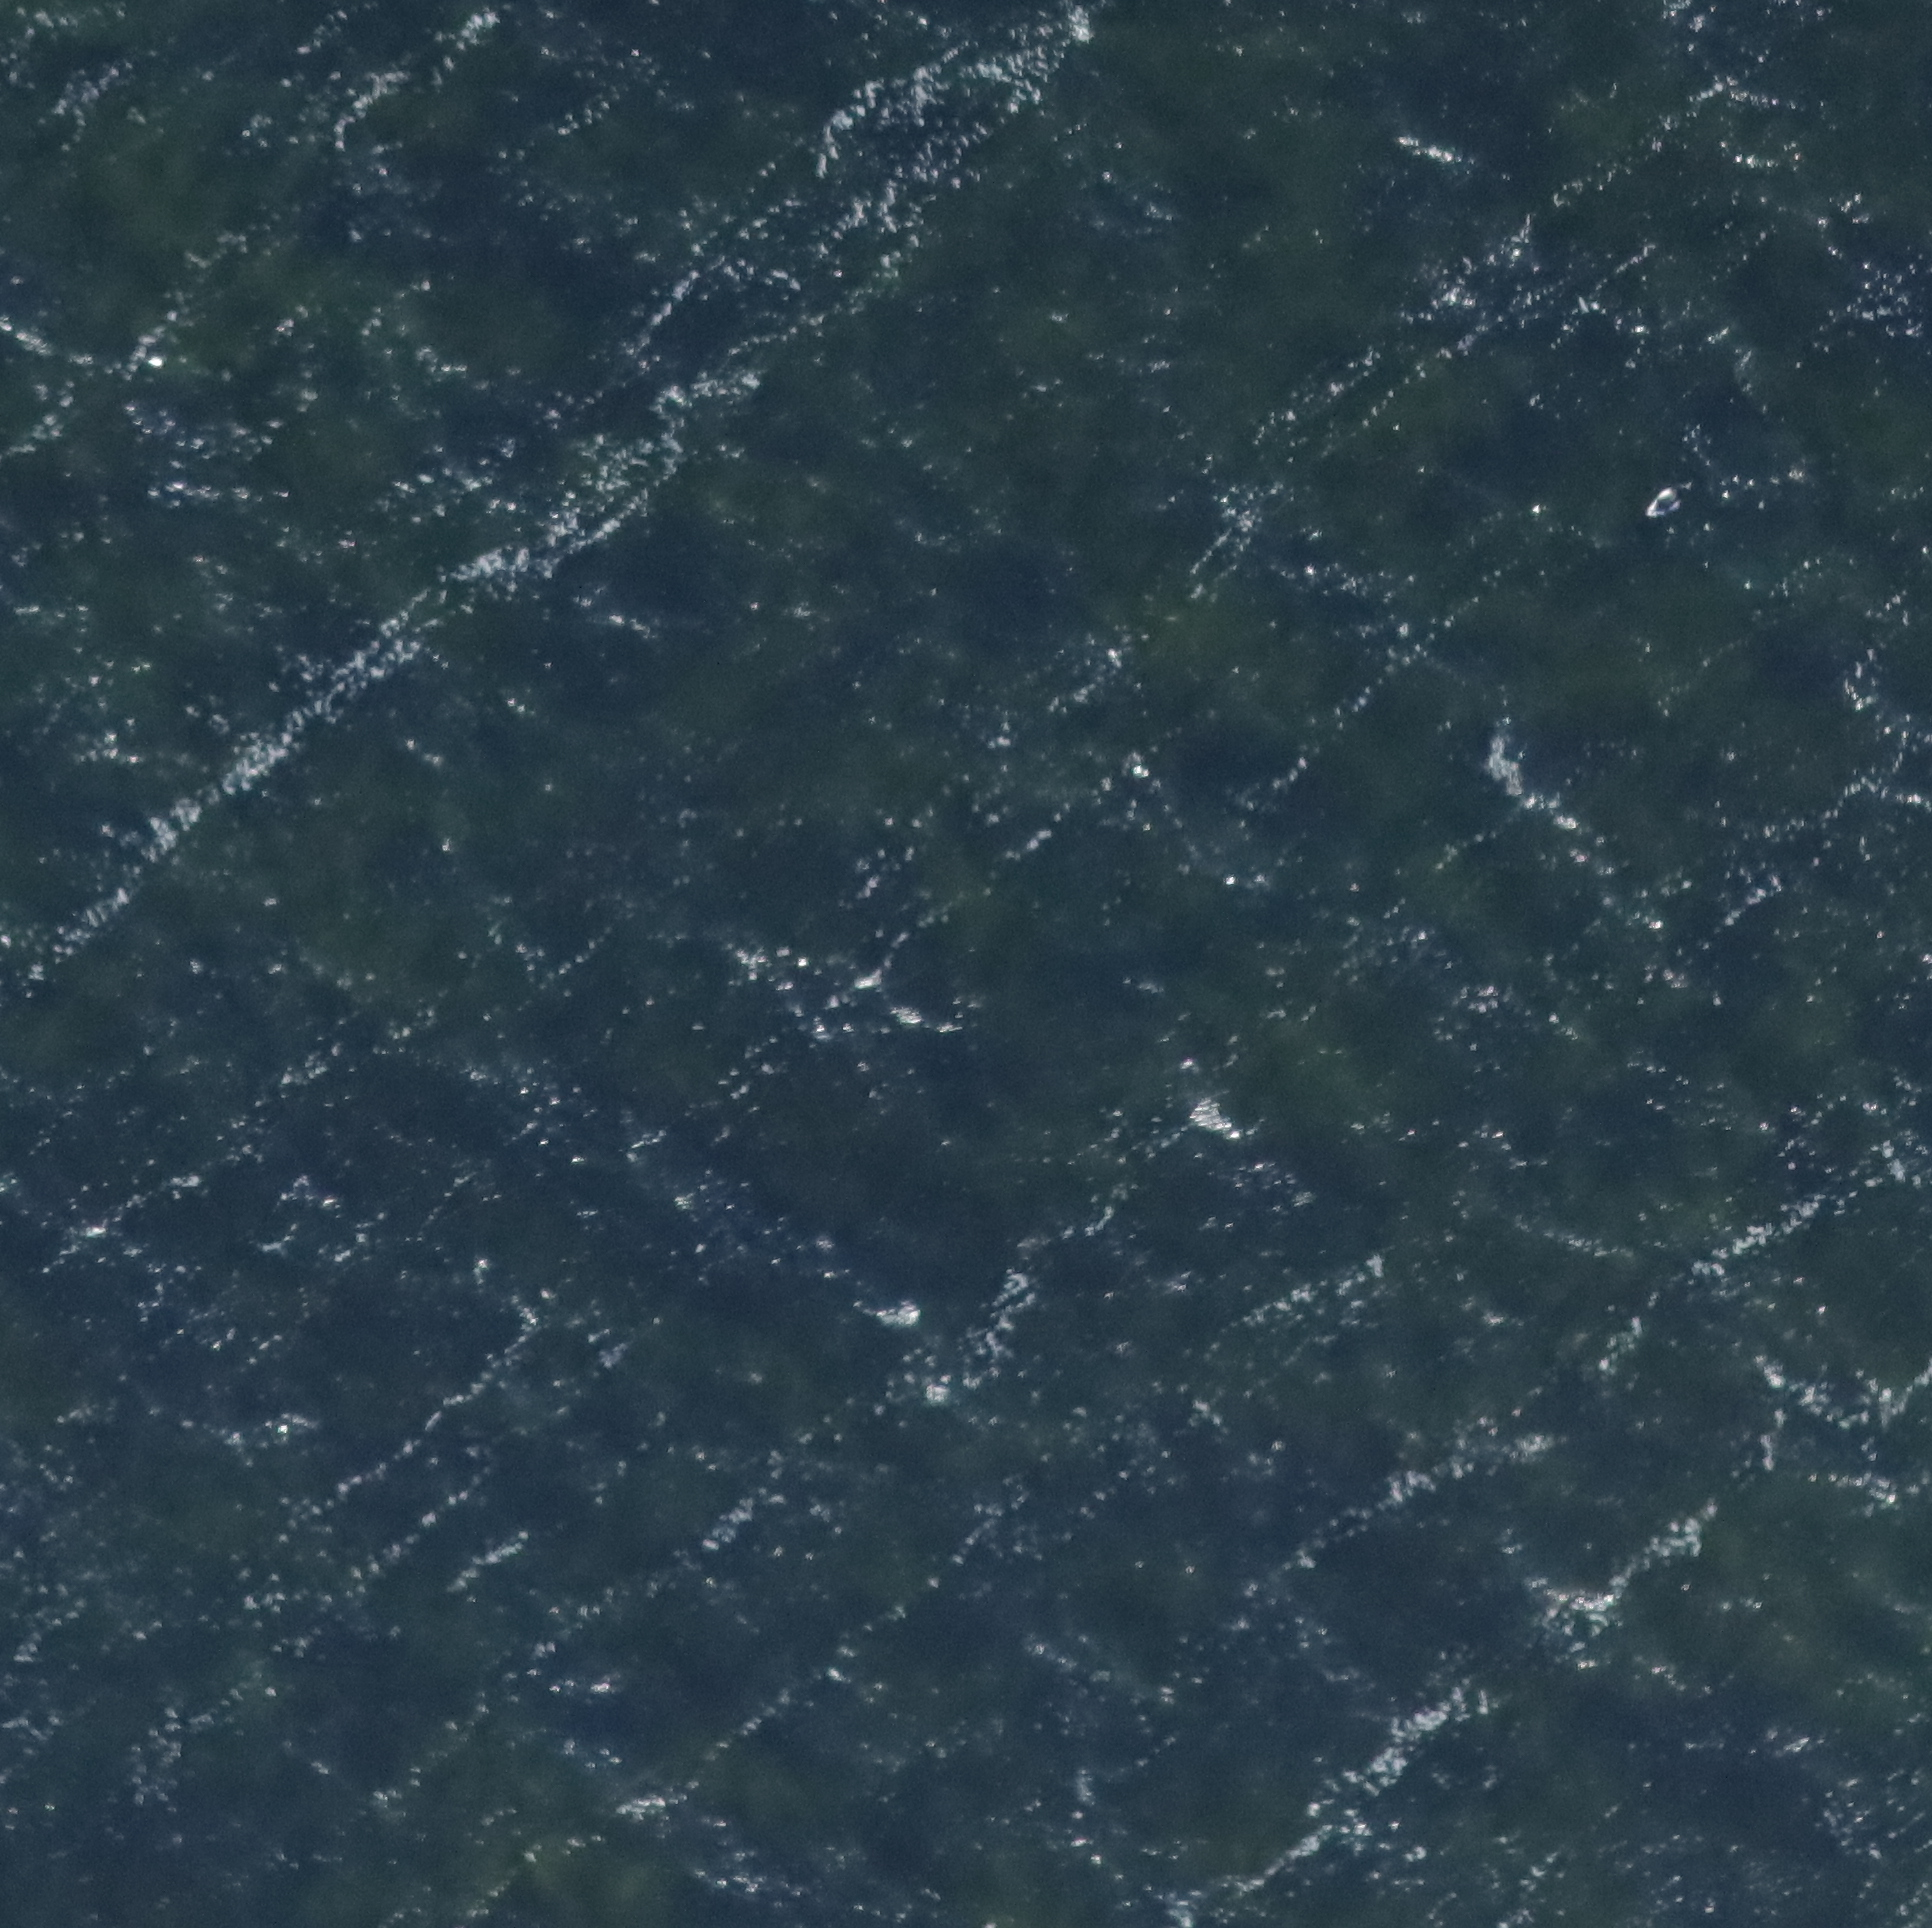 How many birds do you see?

1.